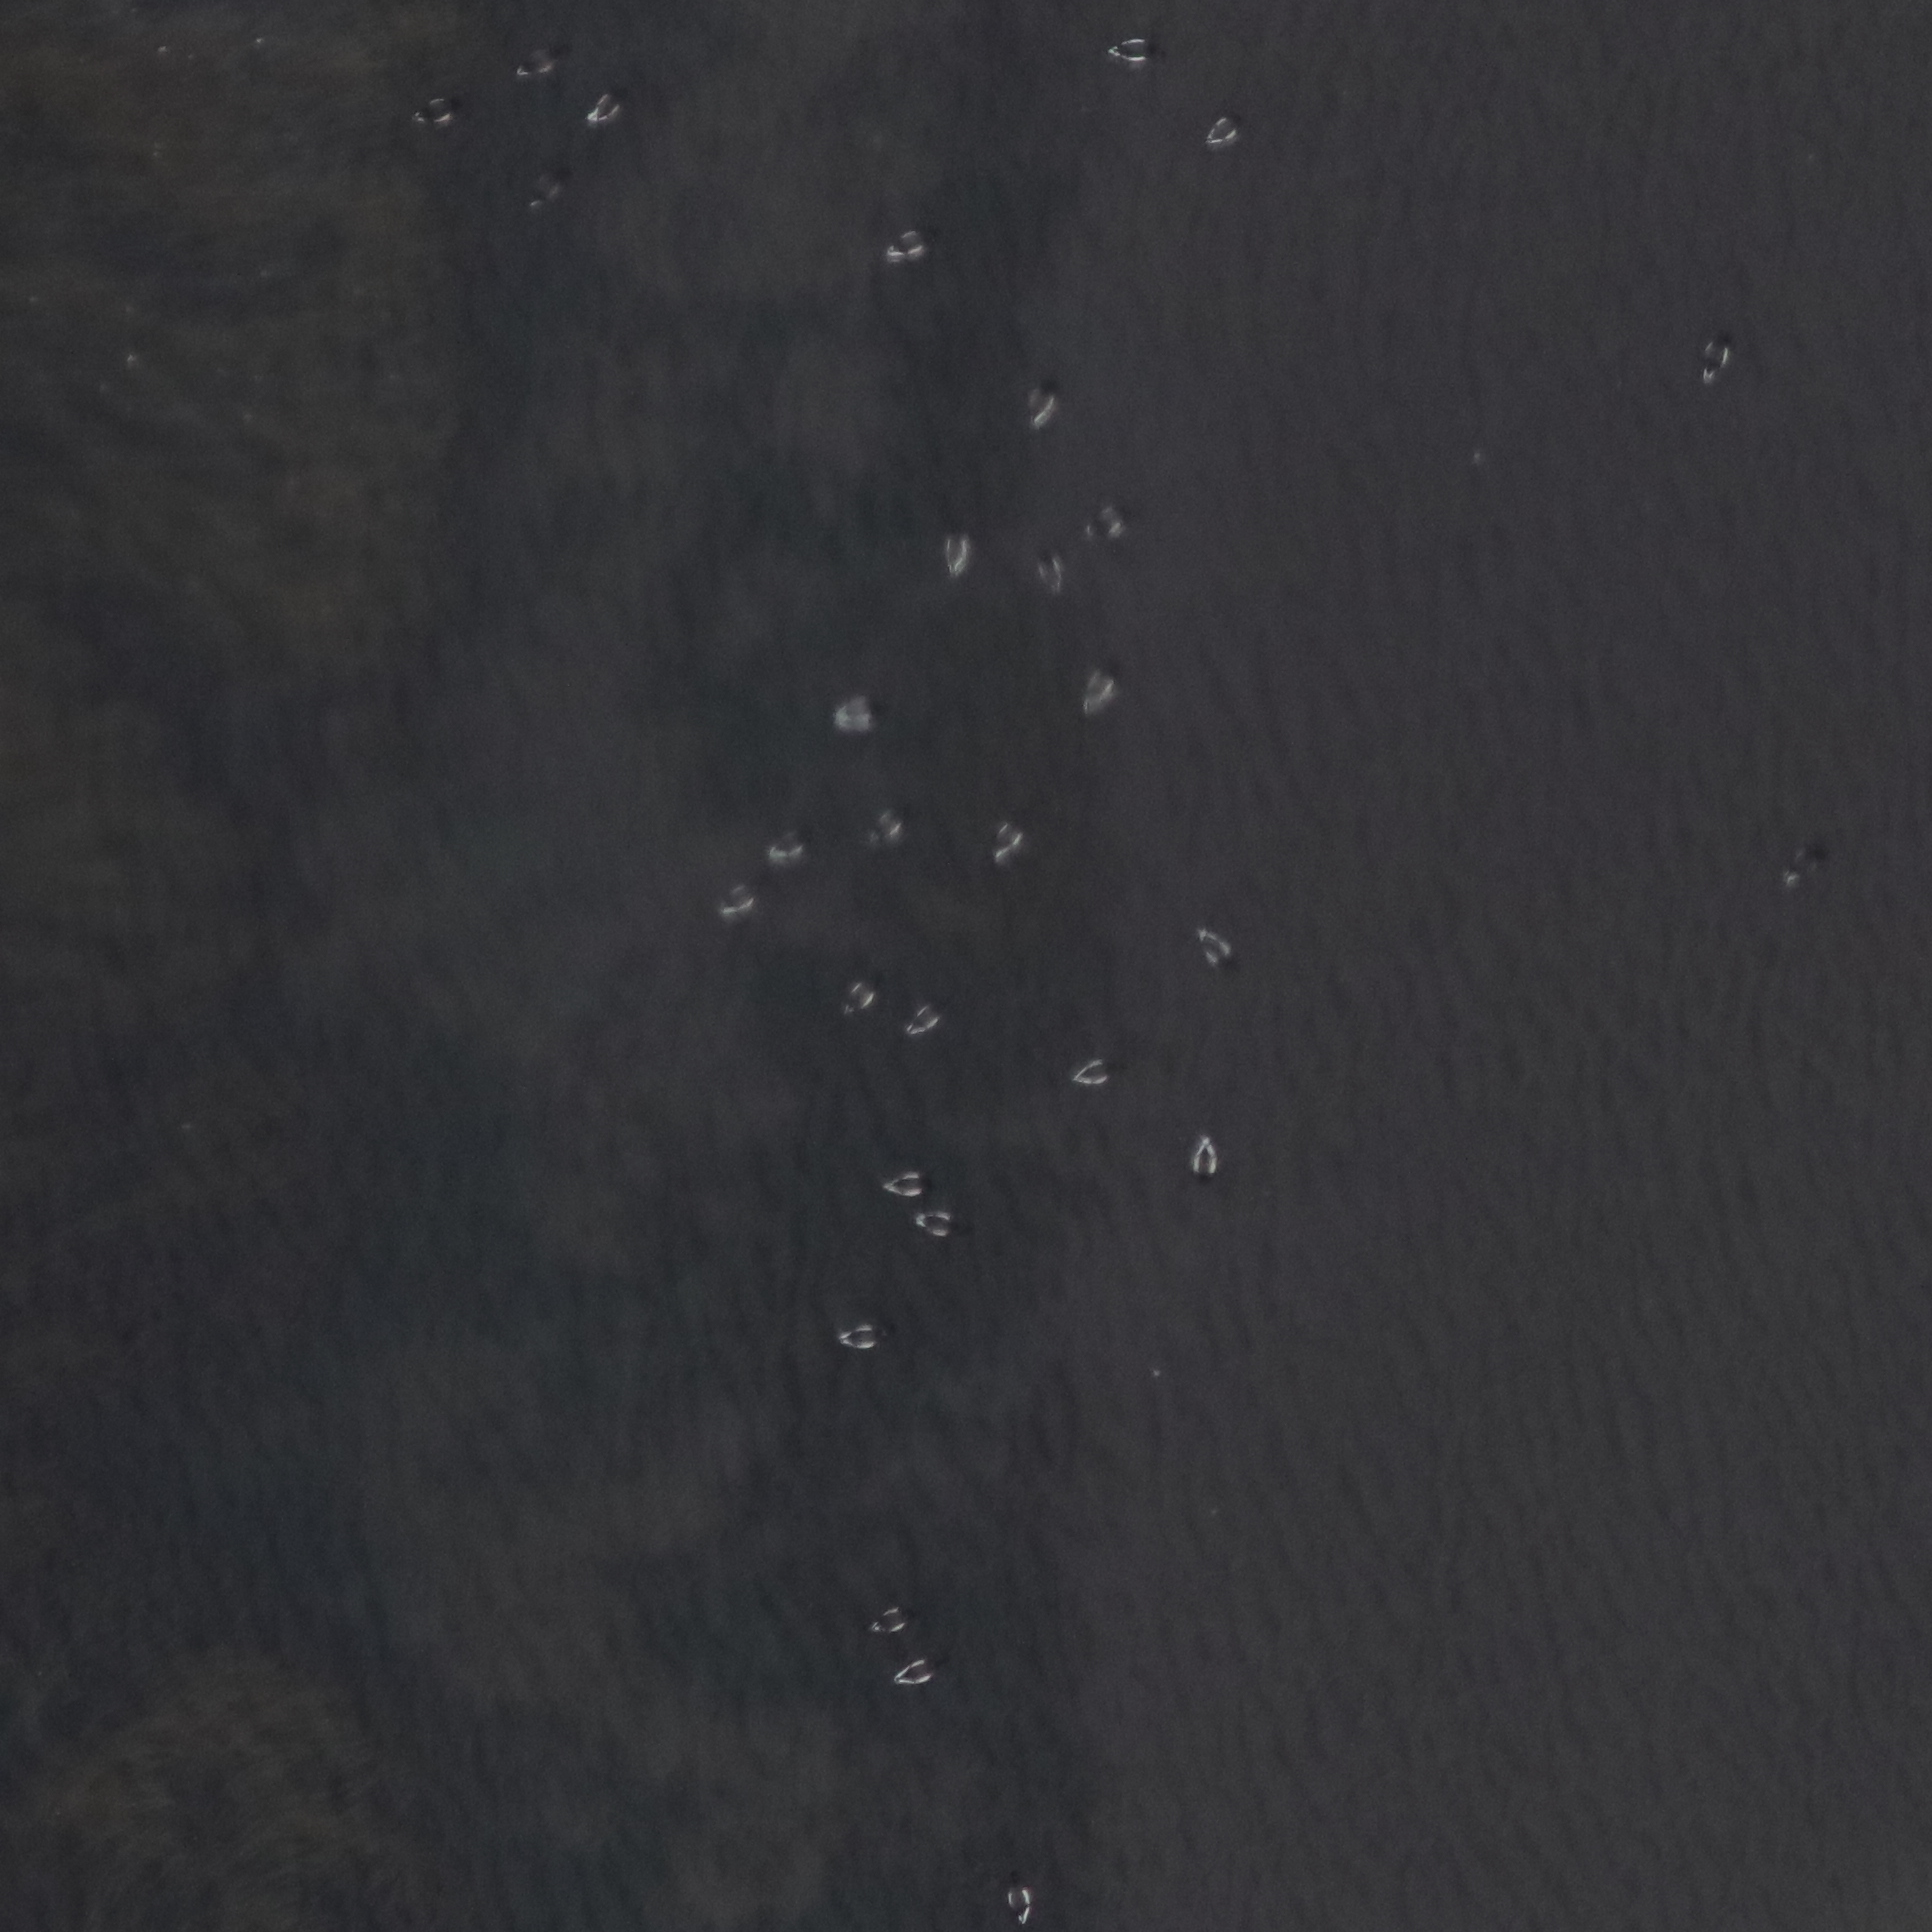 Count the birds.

30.